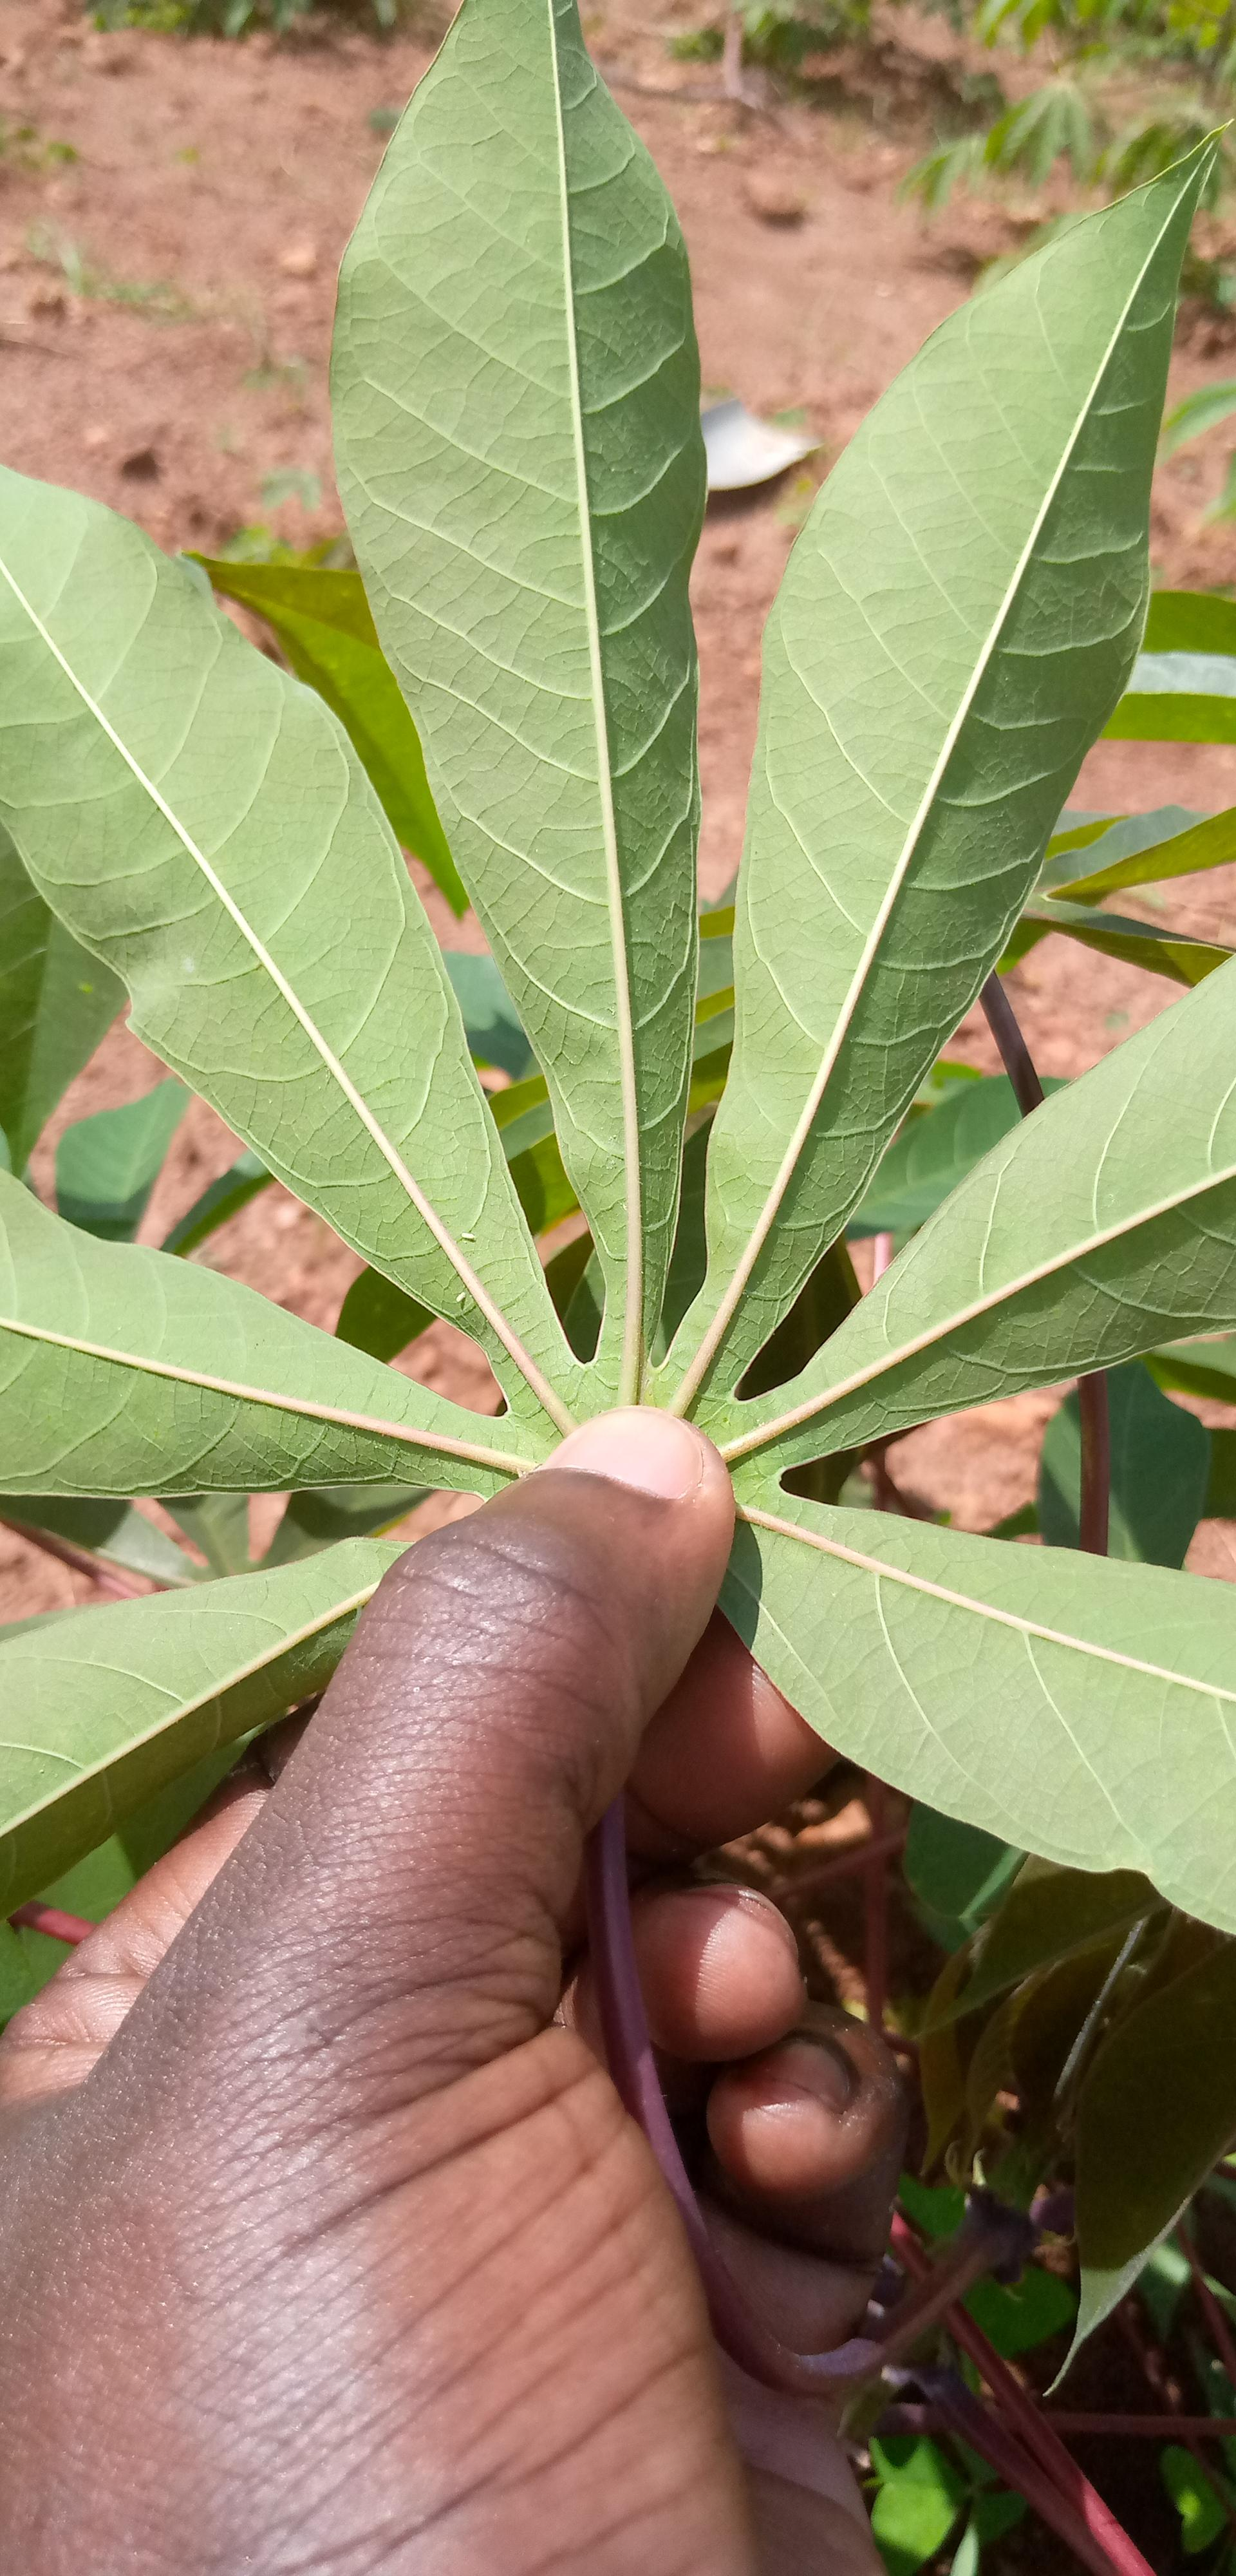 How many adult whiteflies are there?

2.